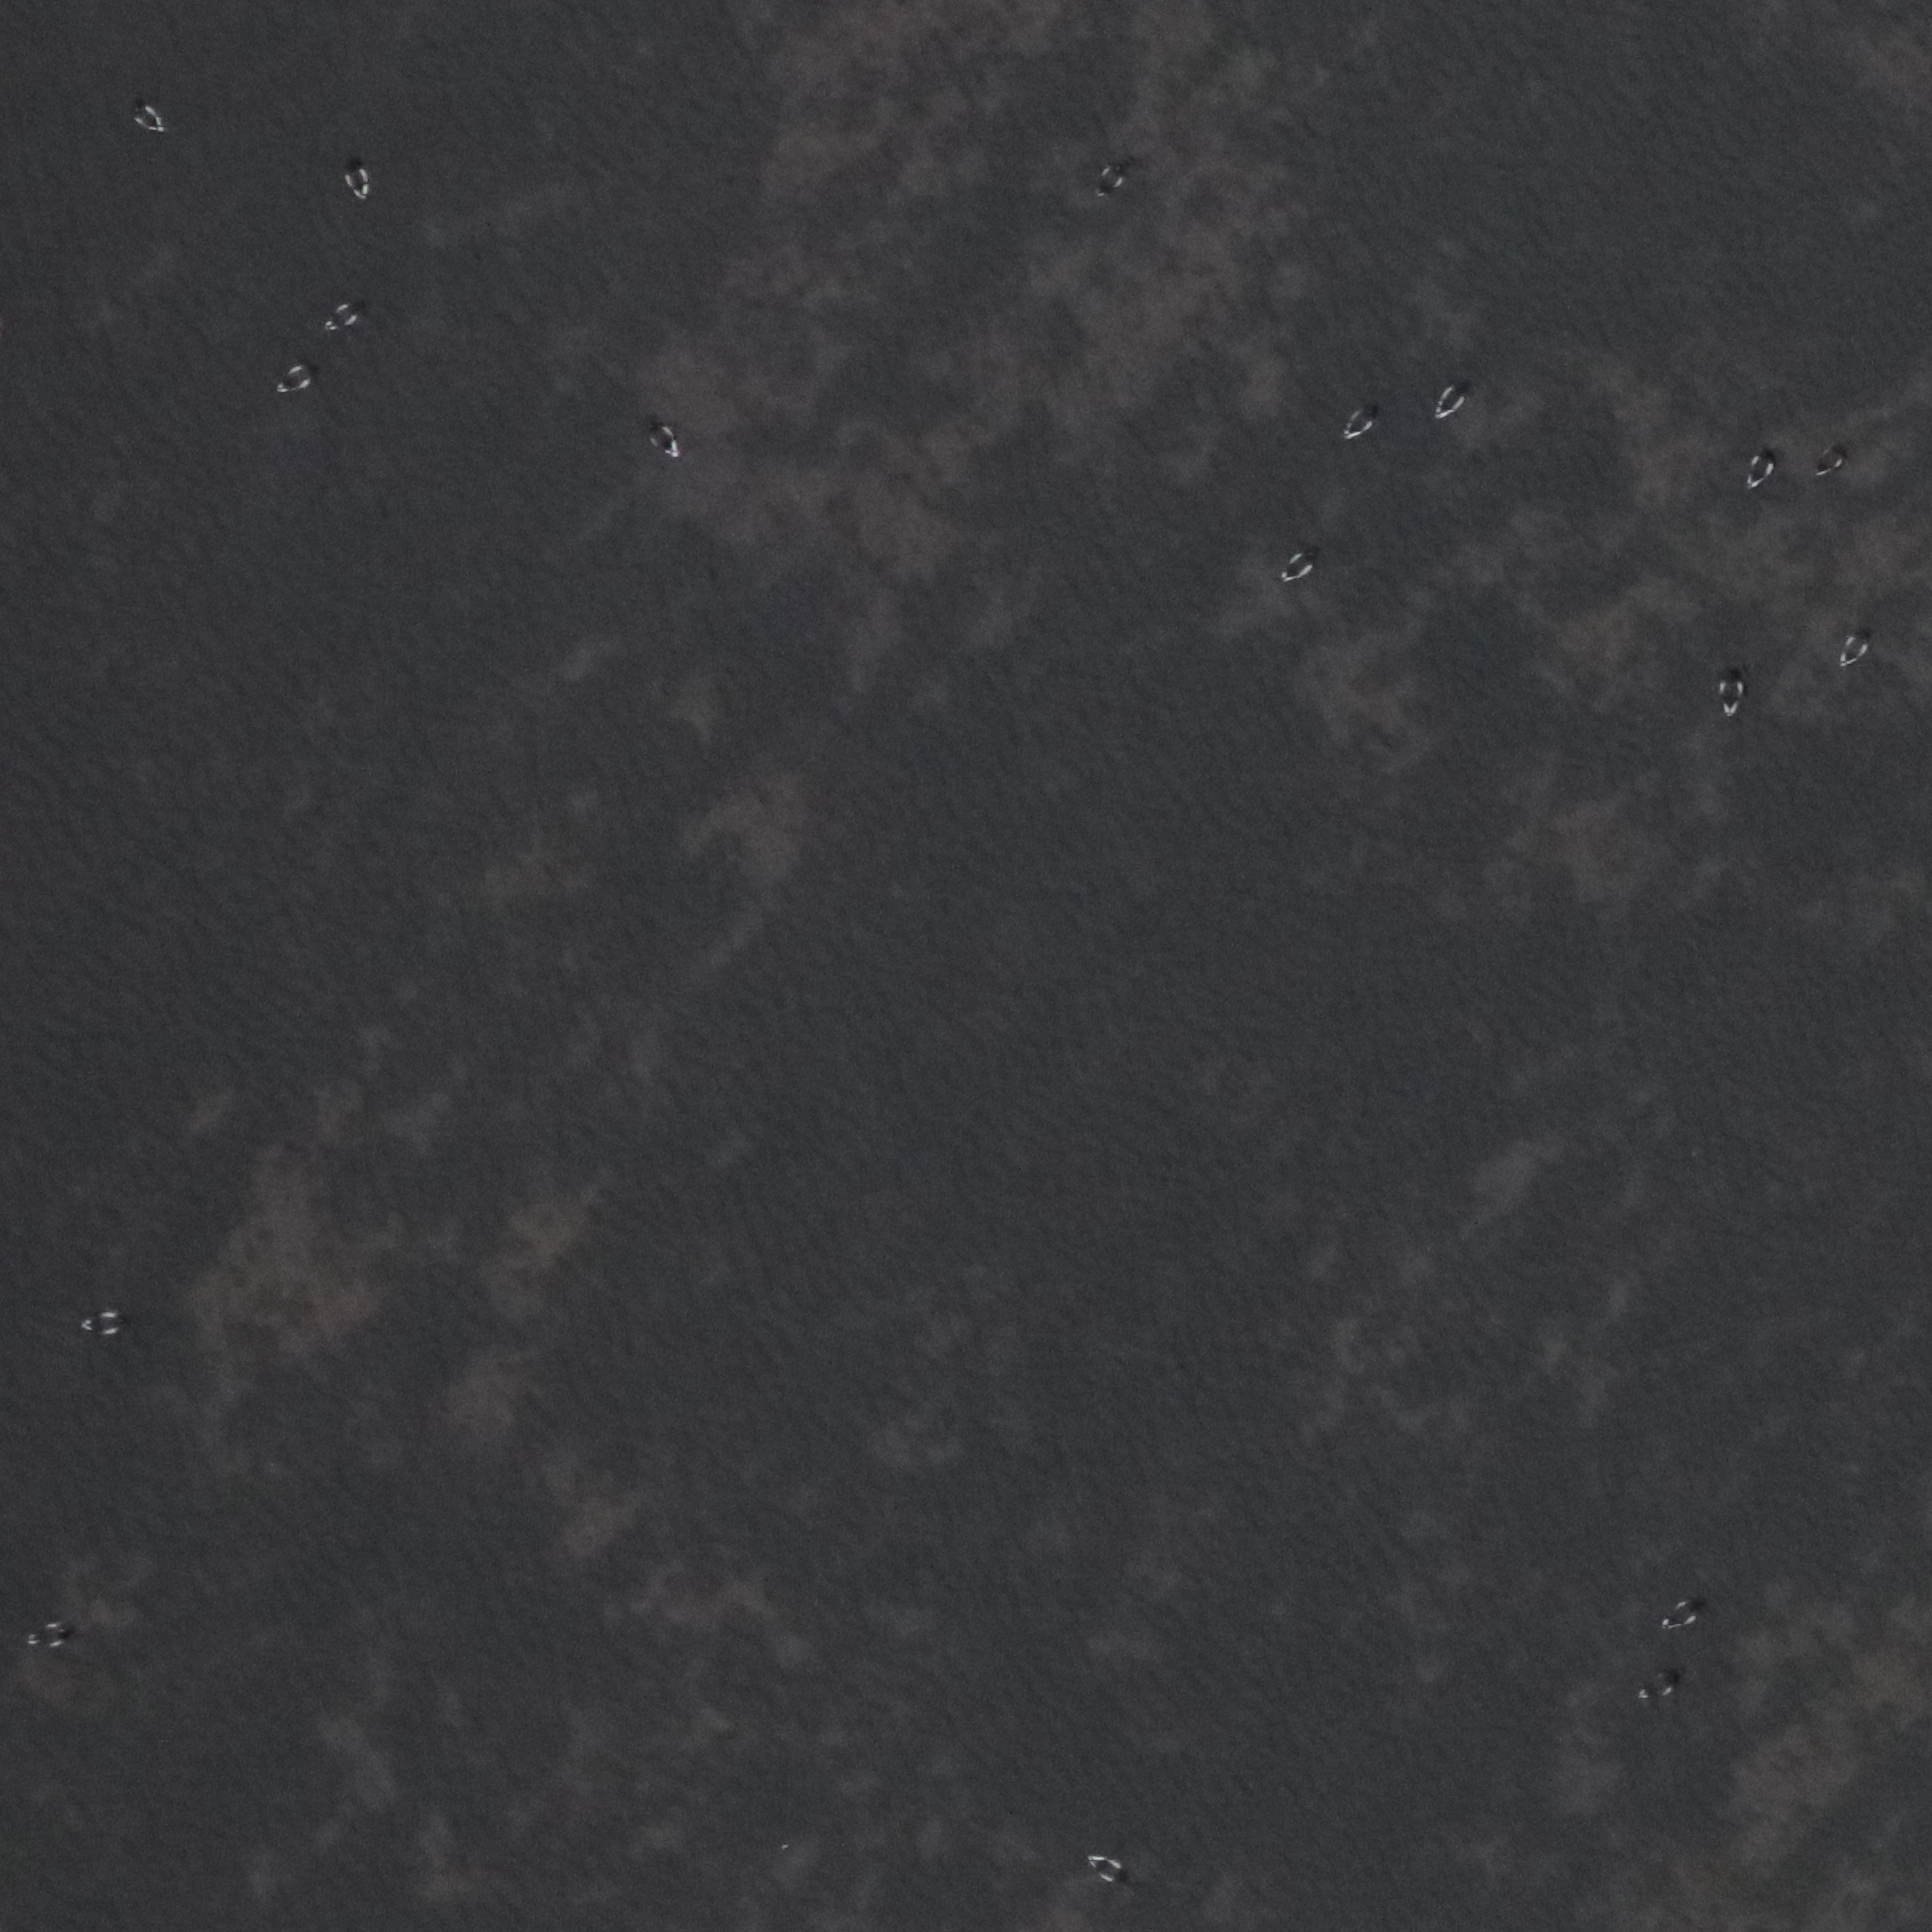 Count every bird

18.